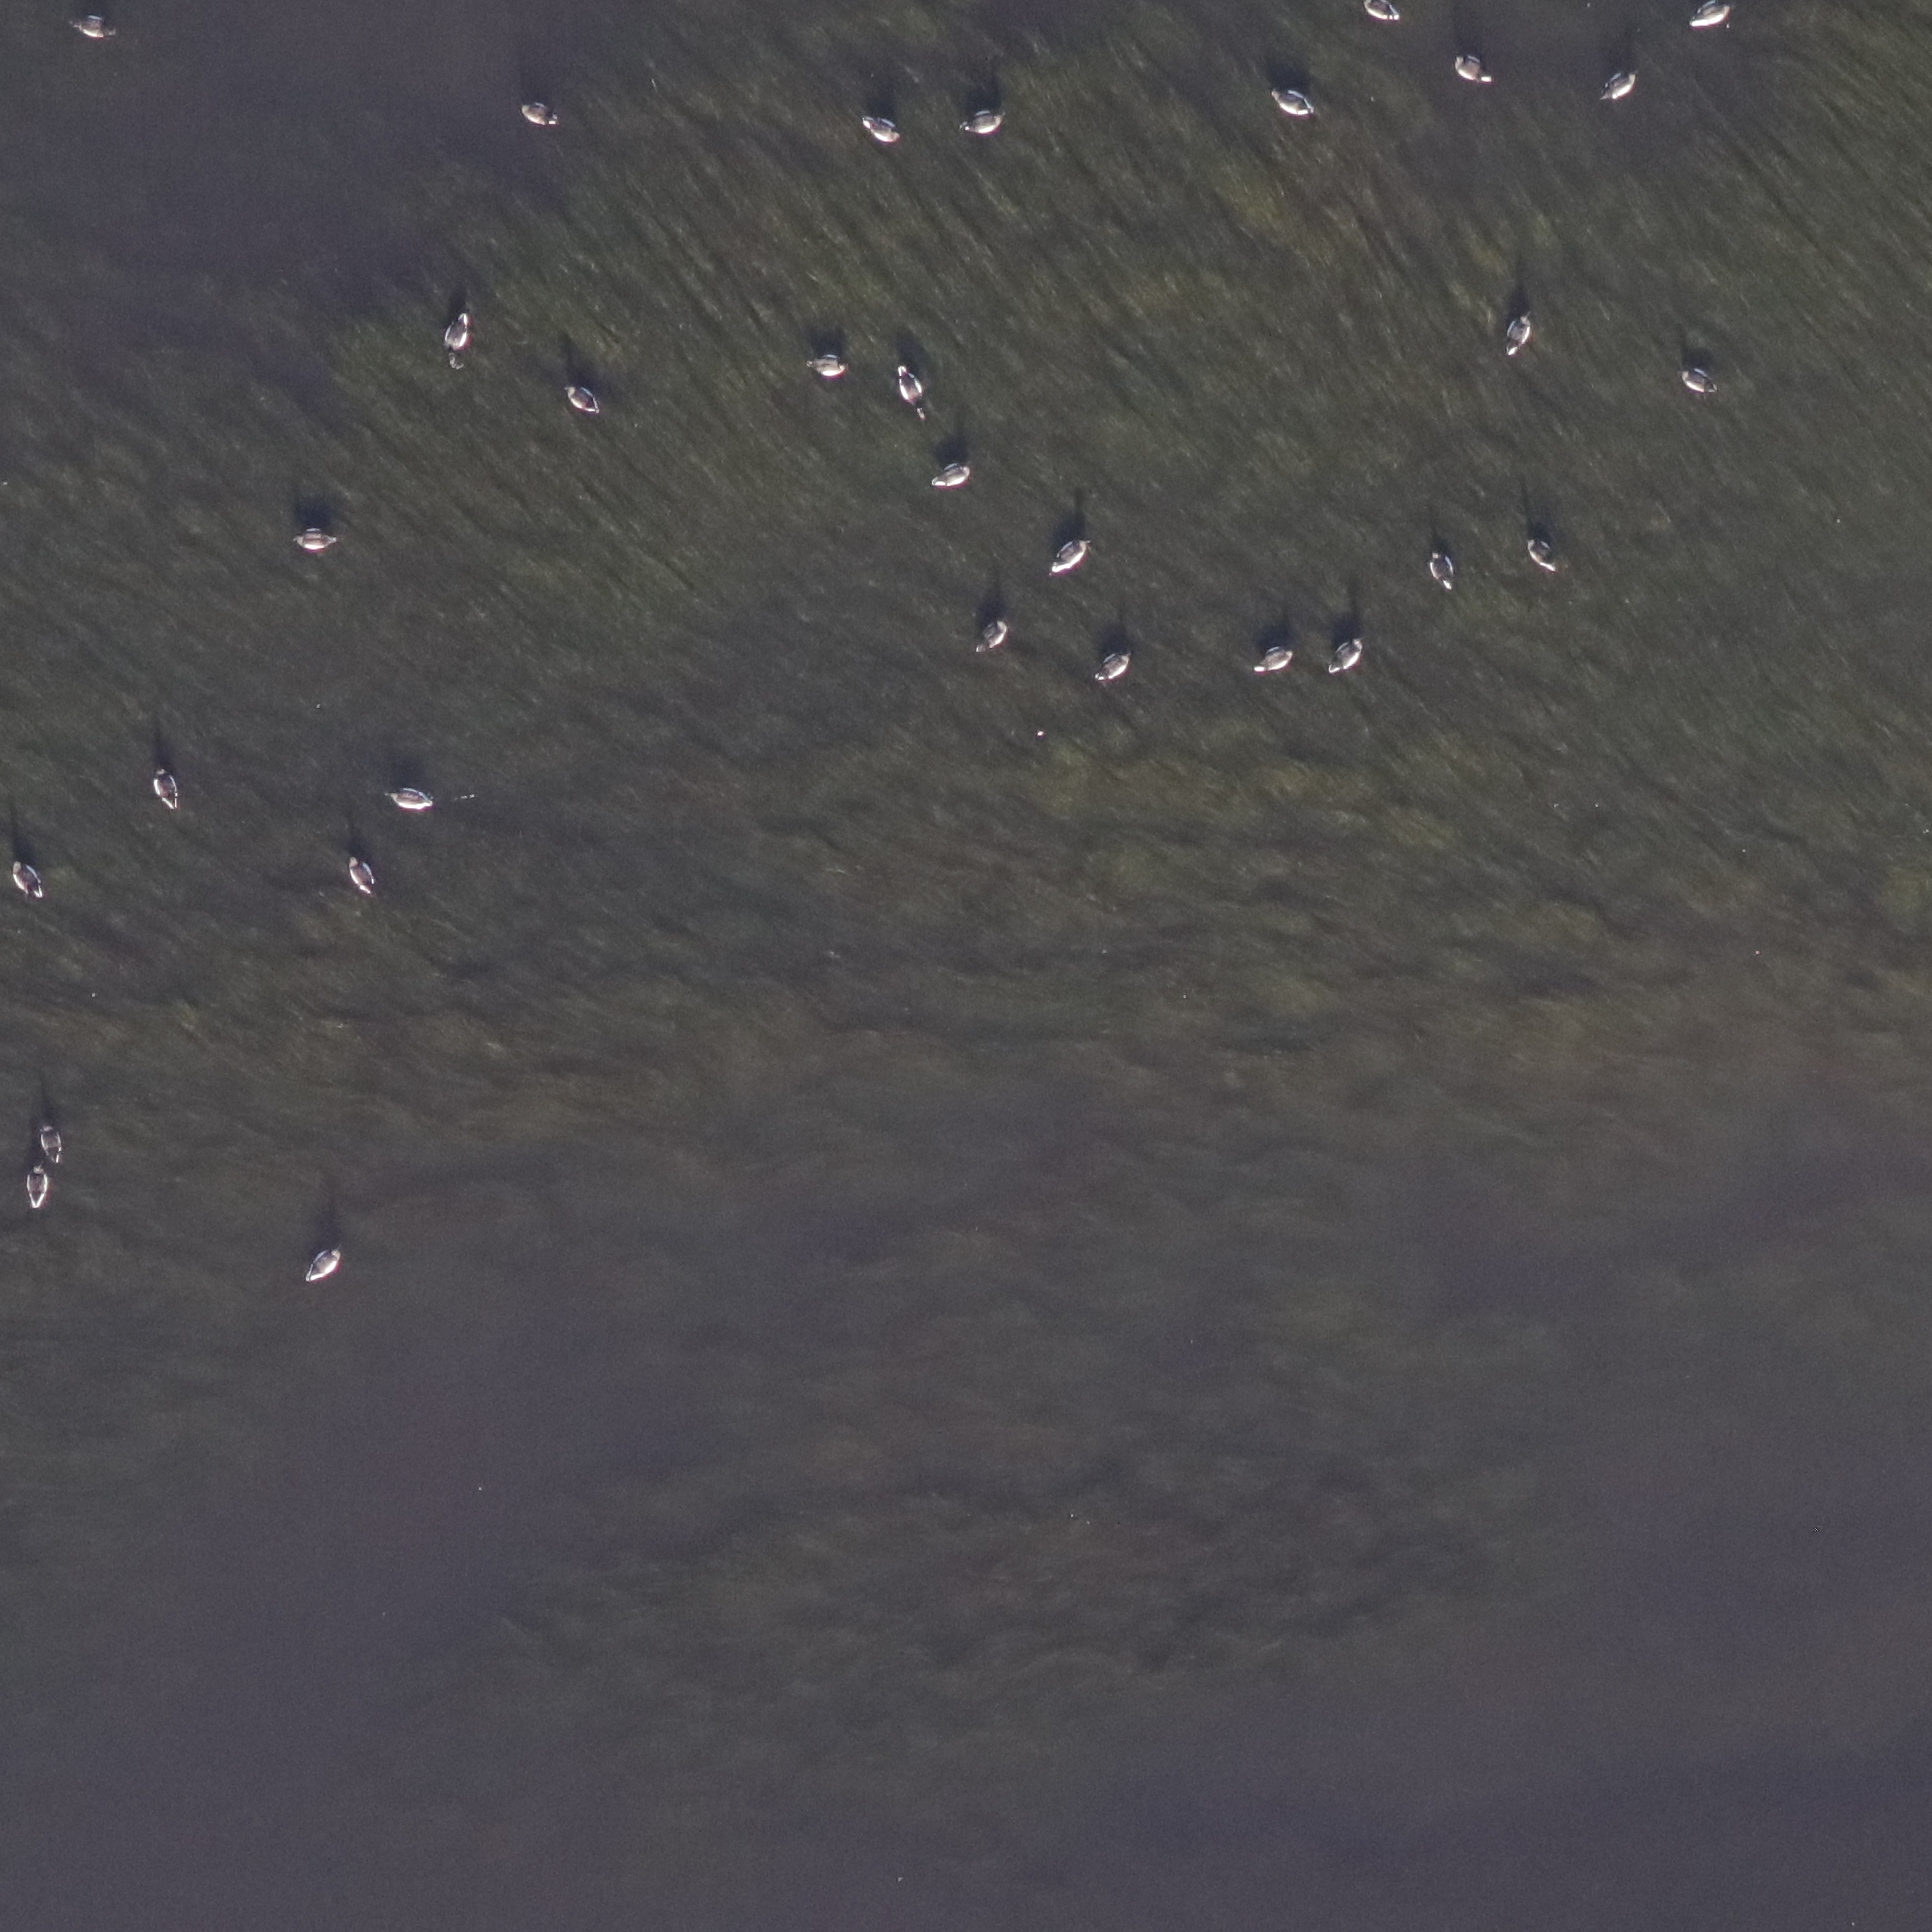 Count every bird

31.